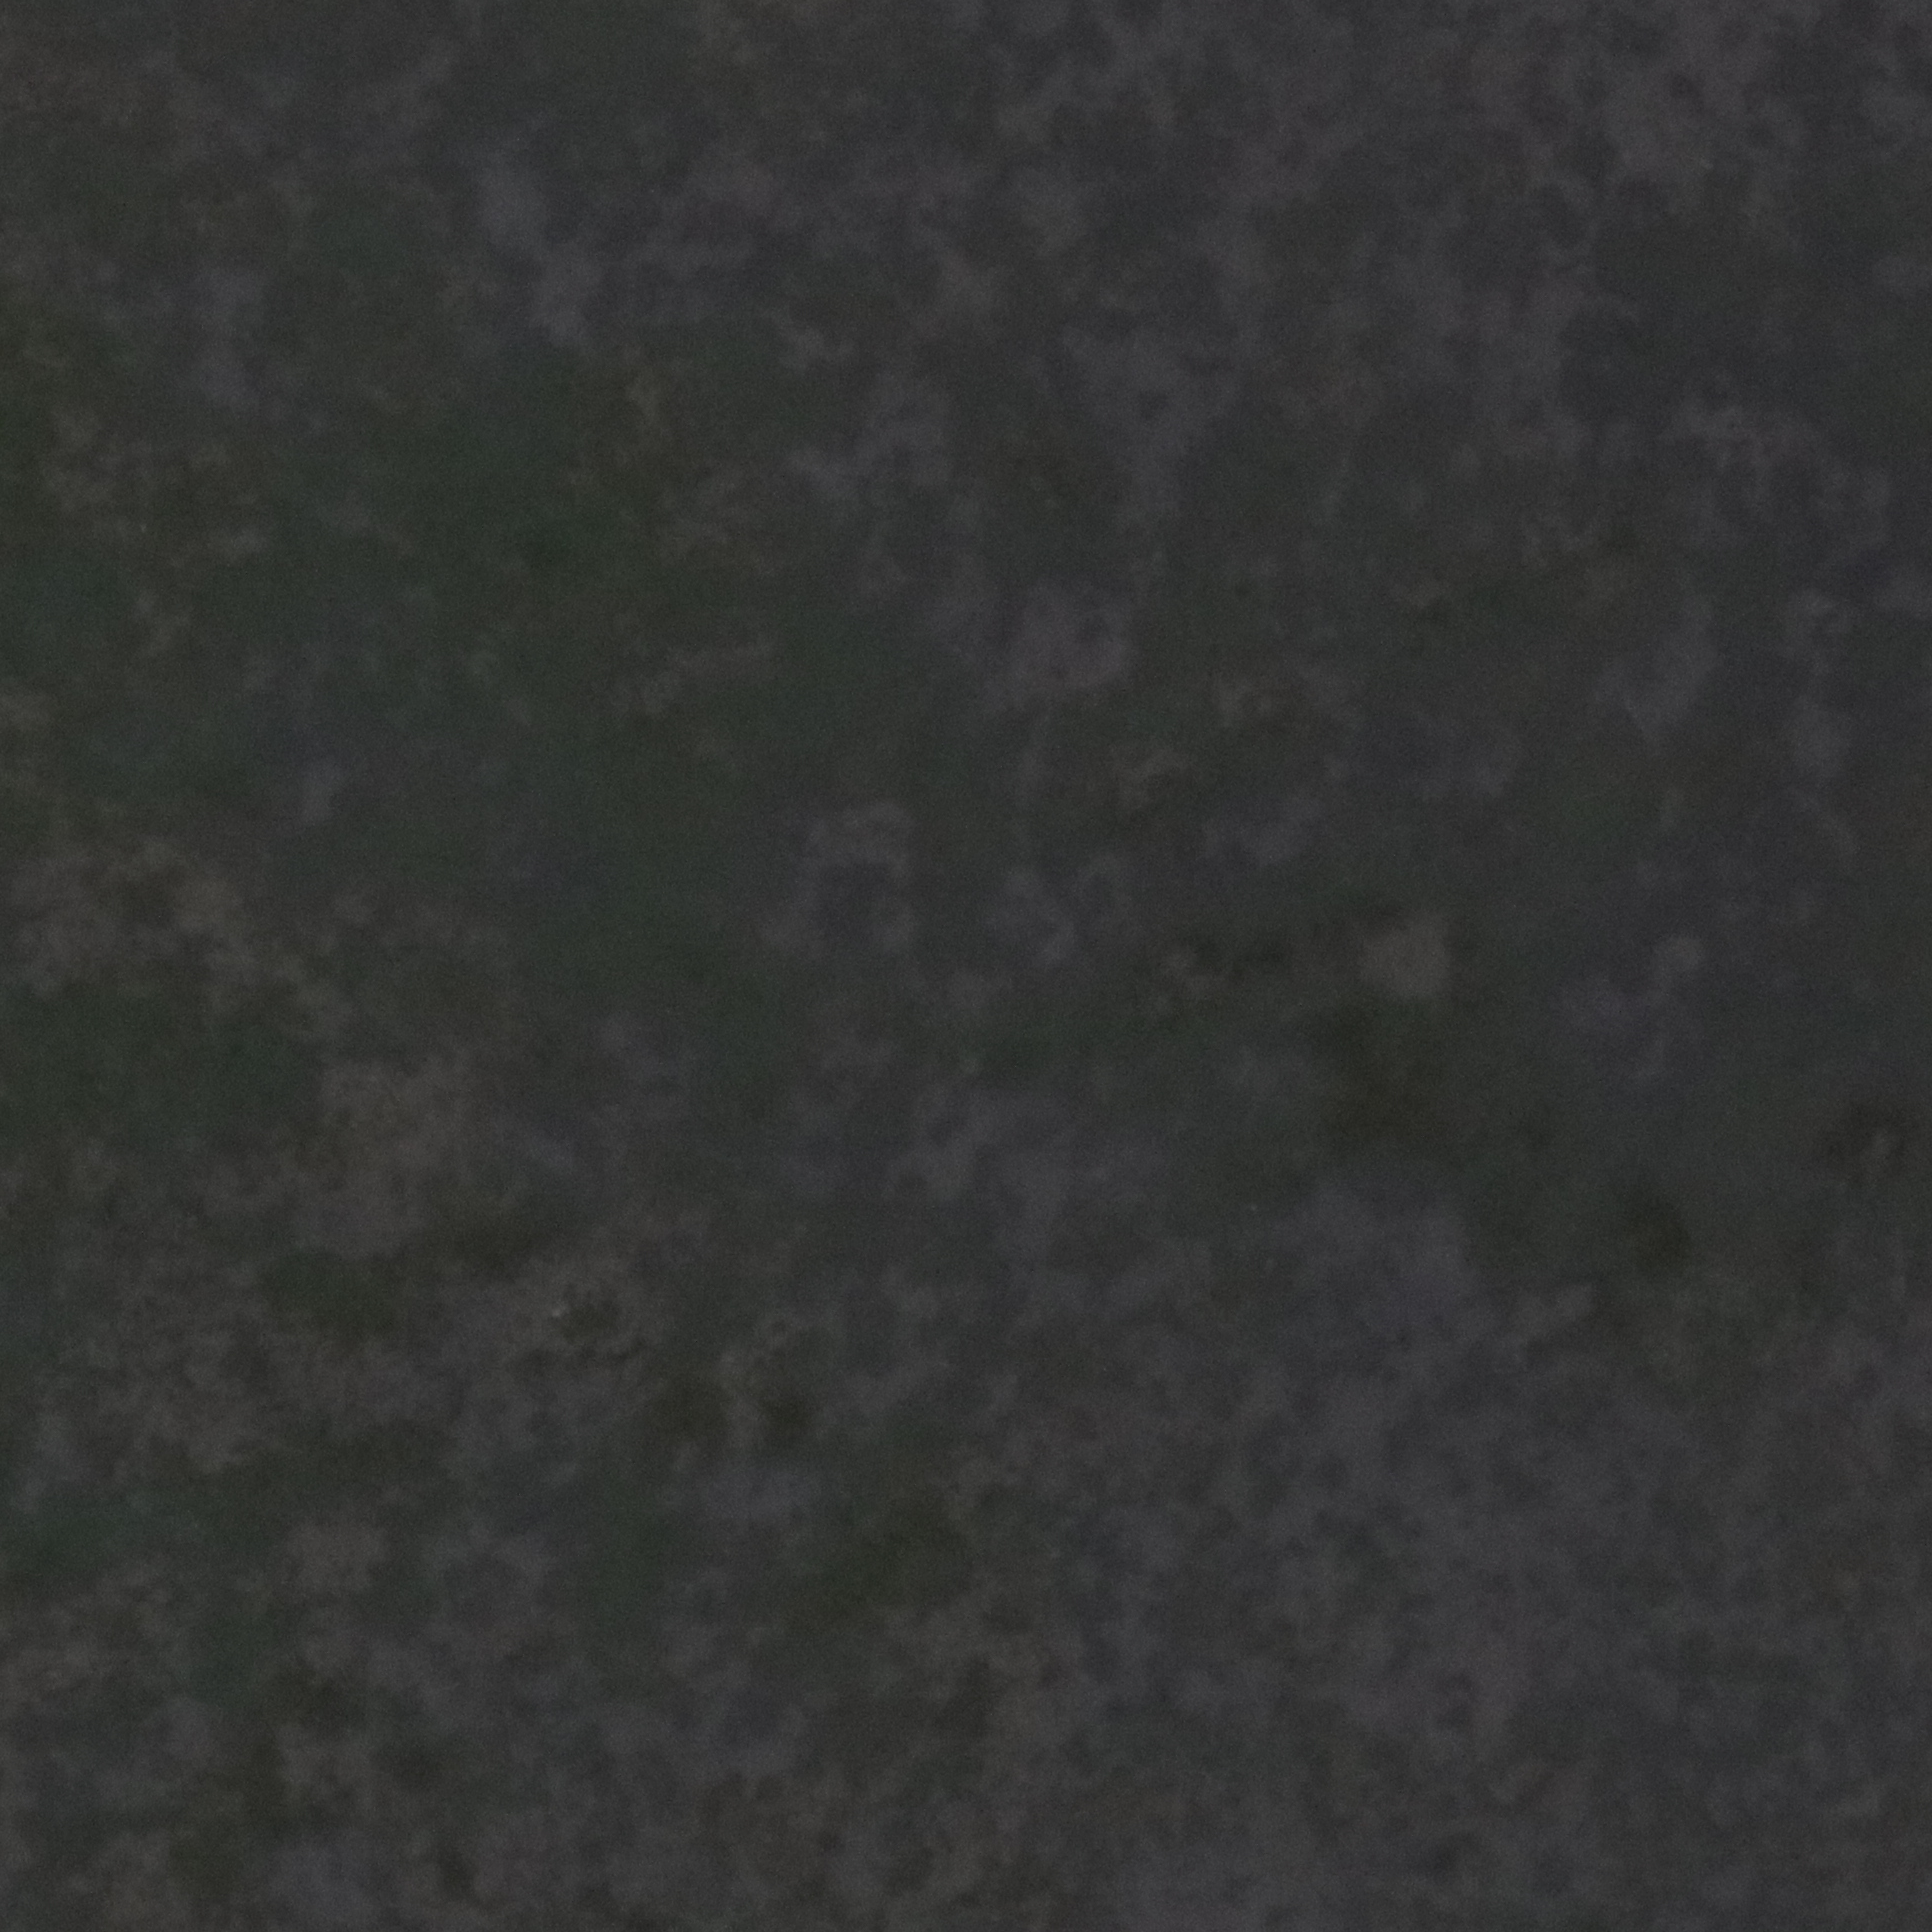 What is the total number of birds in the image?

0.